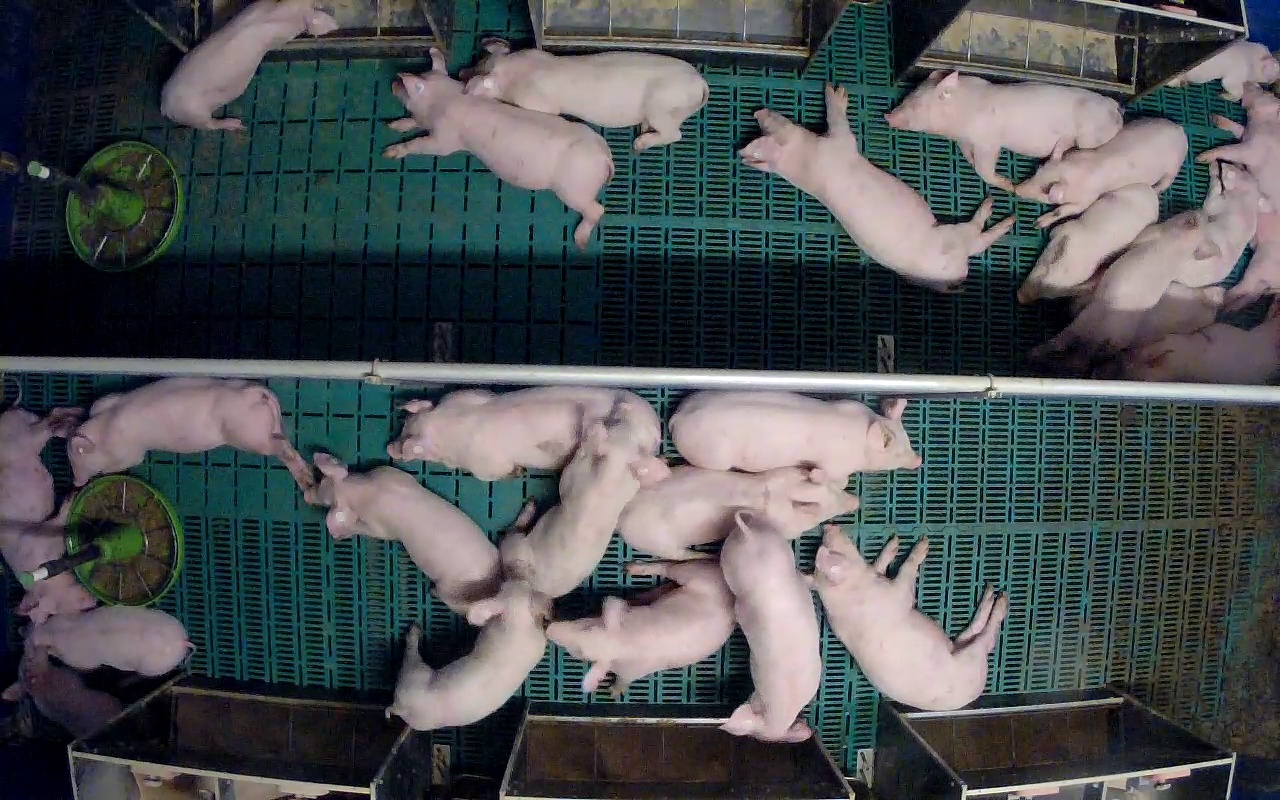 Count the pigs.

26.